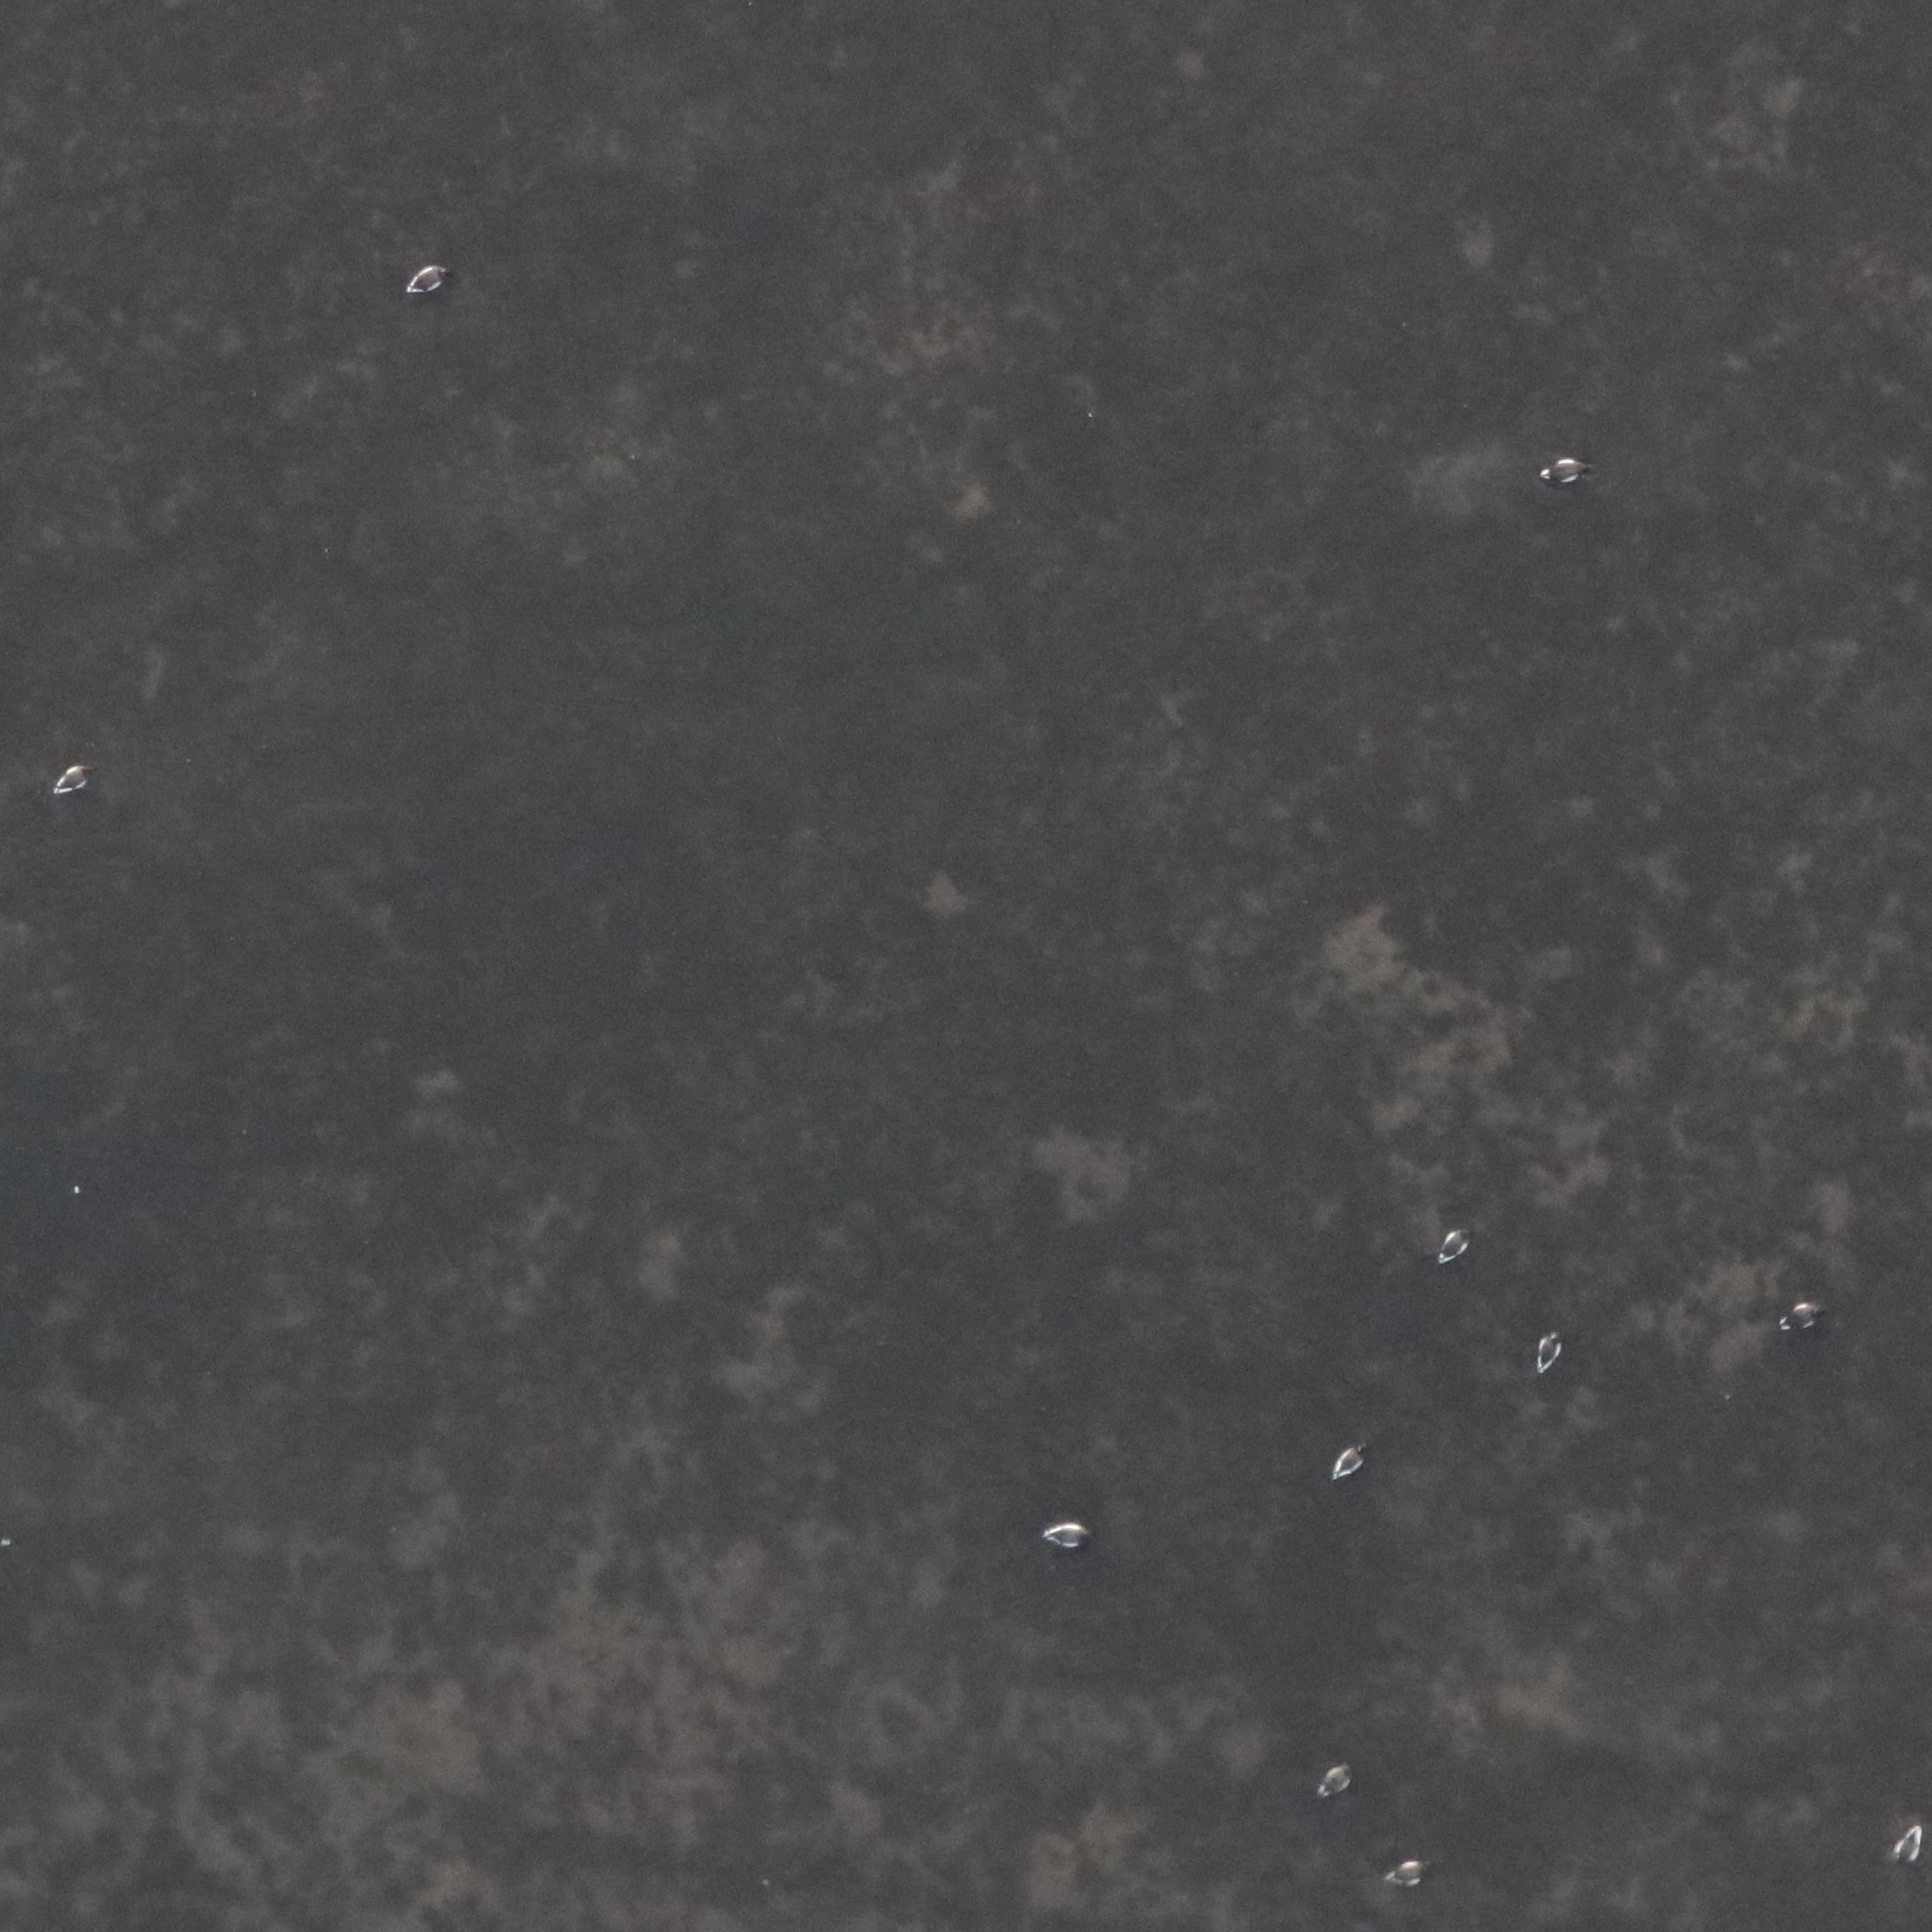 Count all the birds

11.